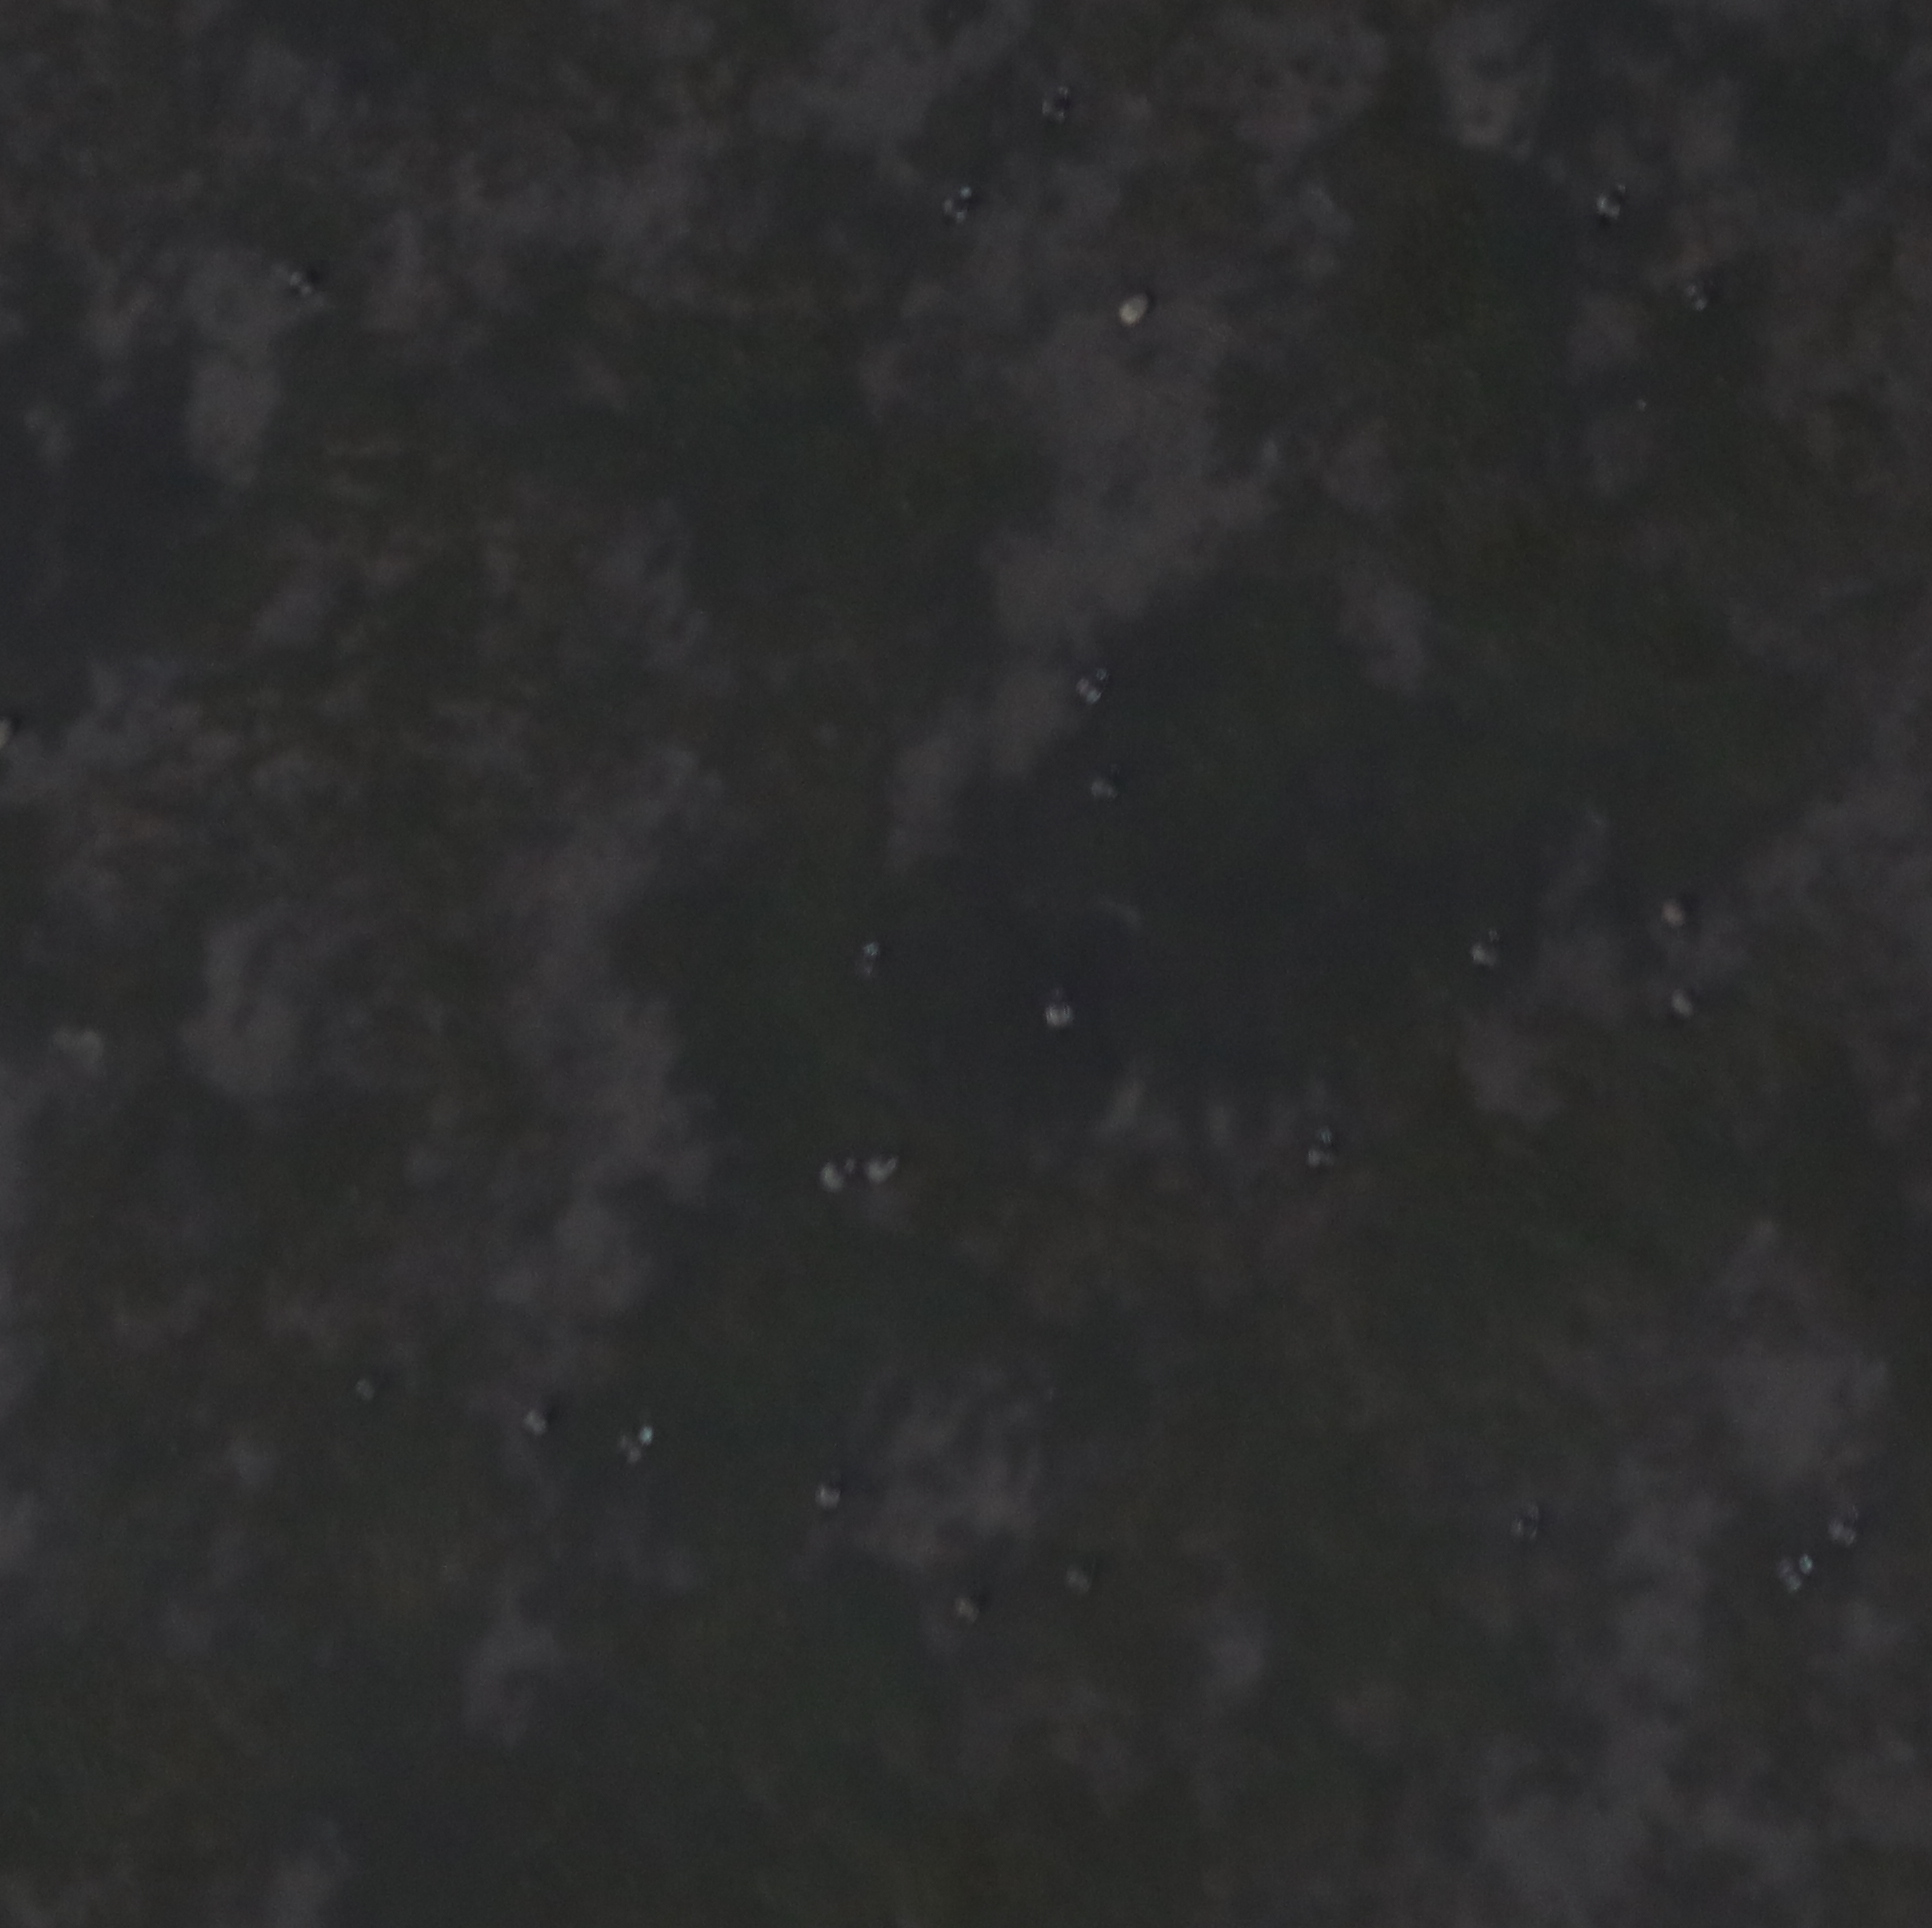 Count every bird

26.